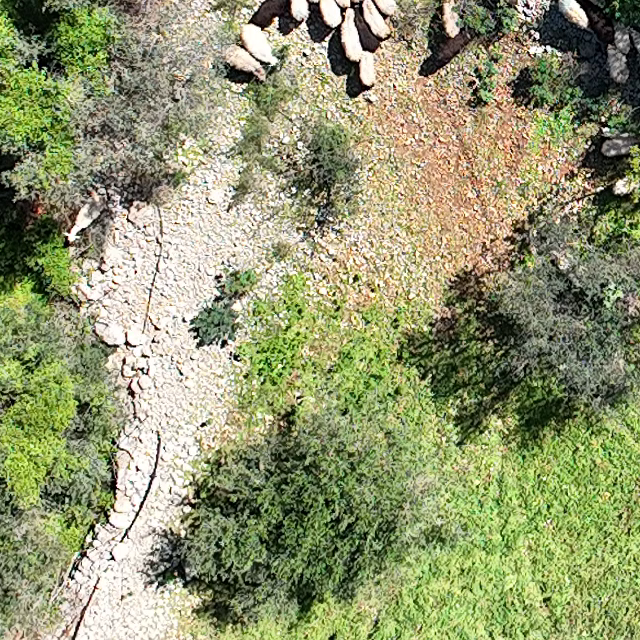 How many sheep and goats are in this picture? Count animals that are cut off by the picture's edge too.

22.